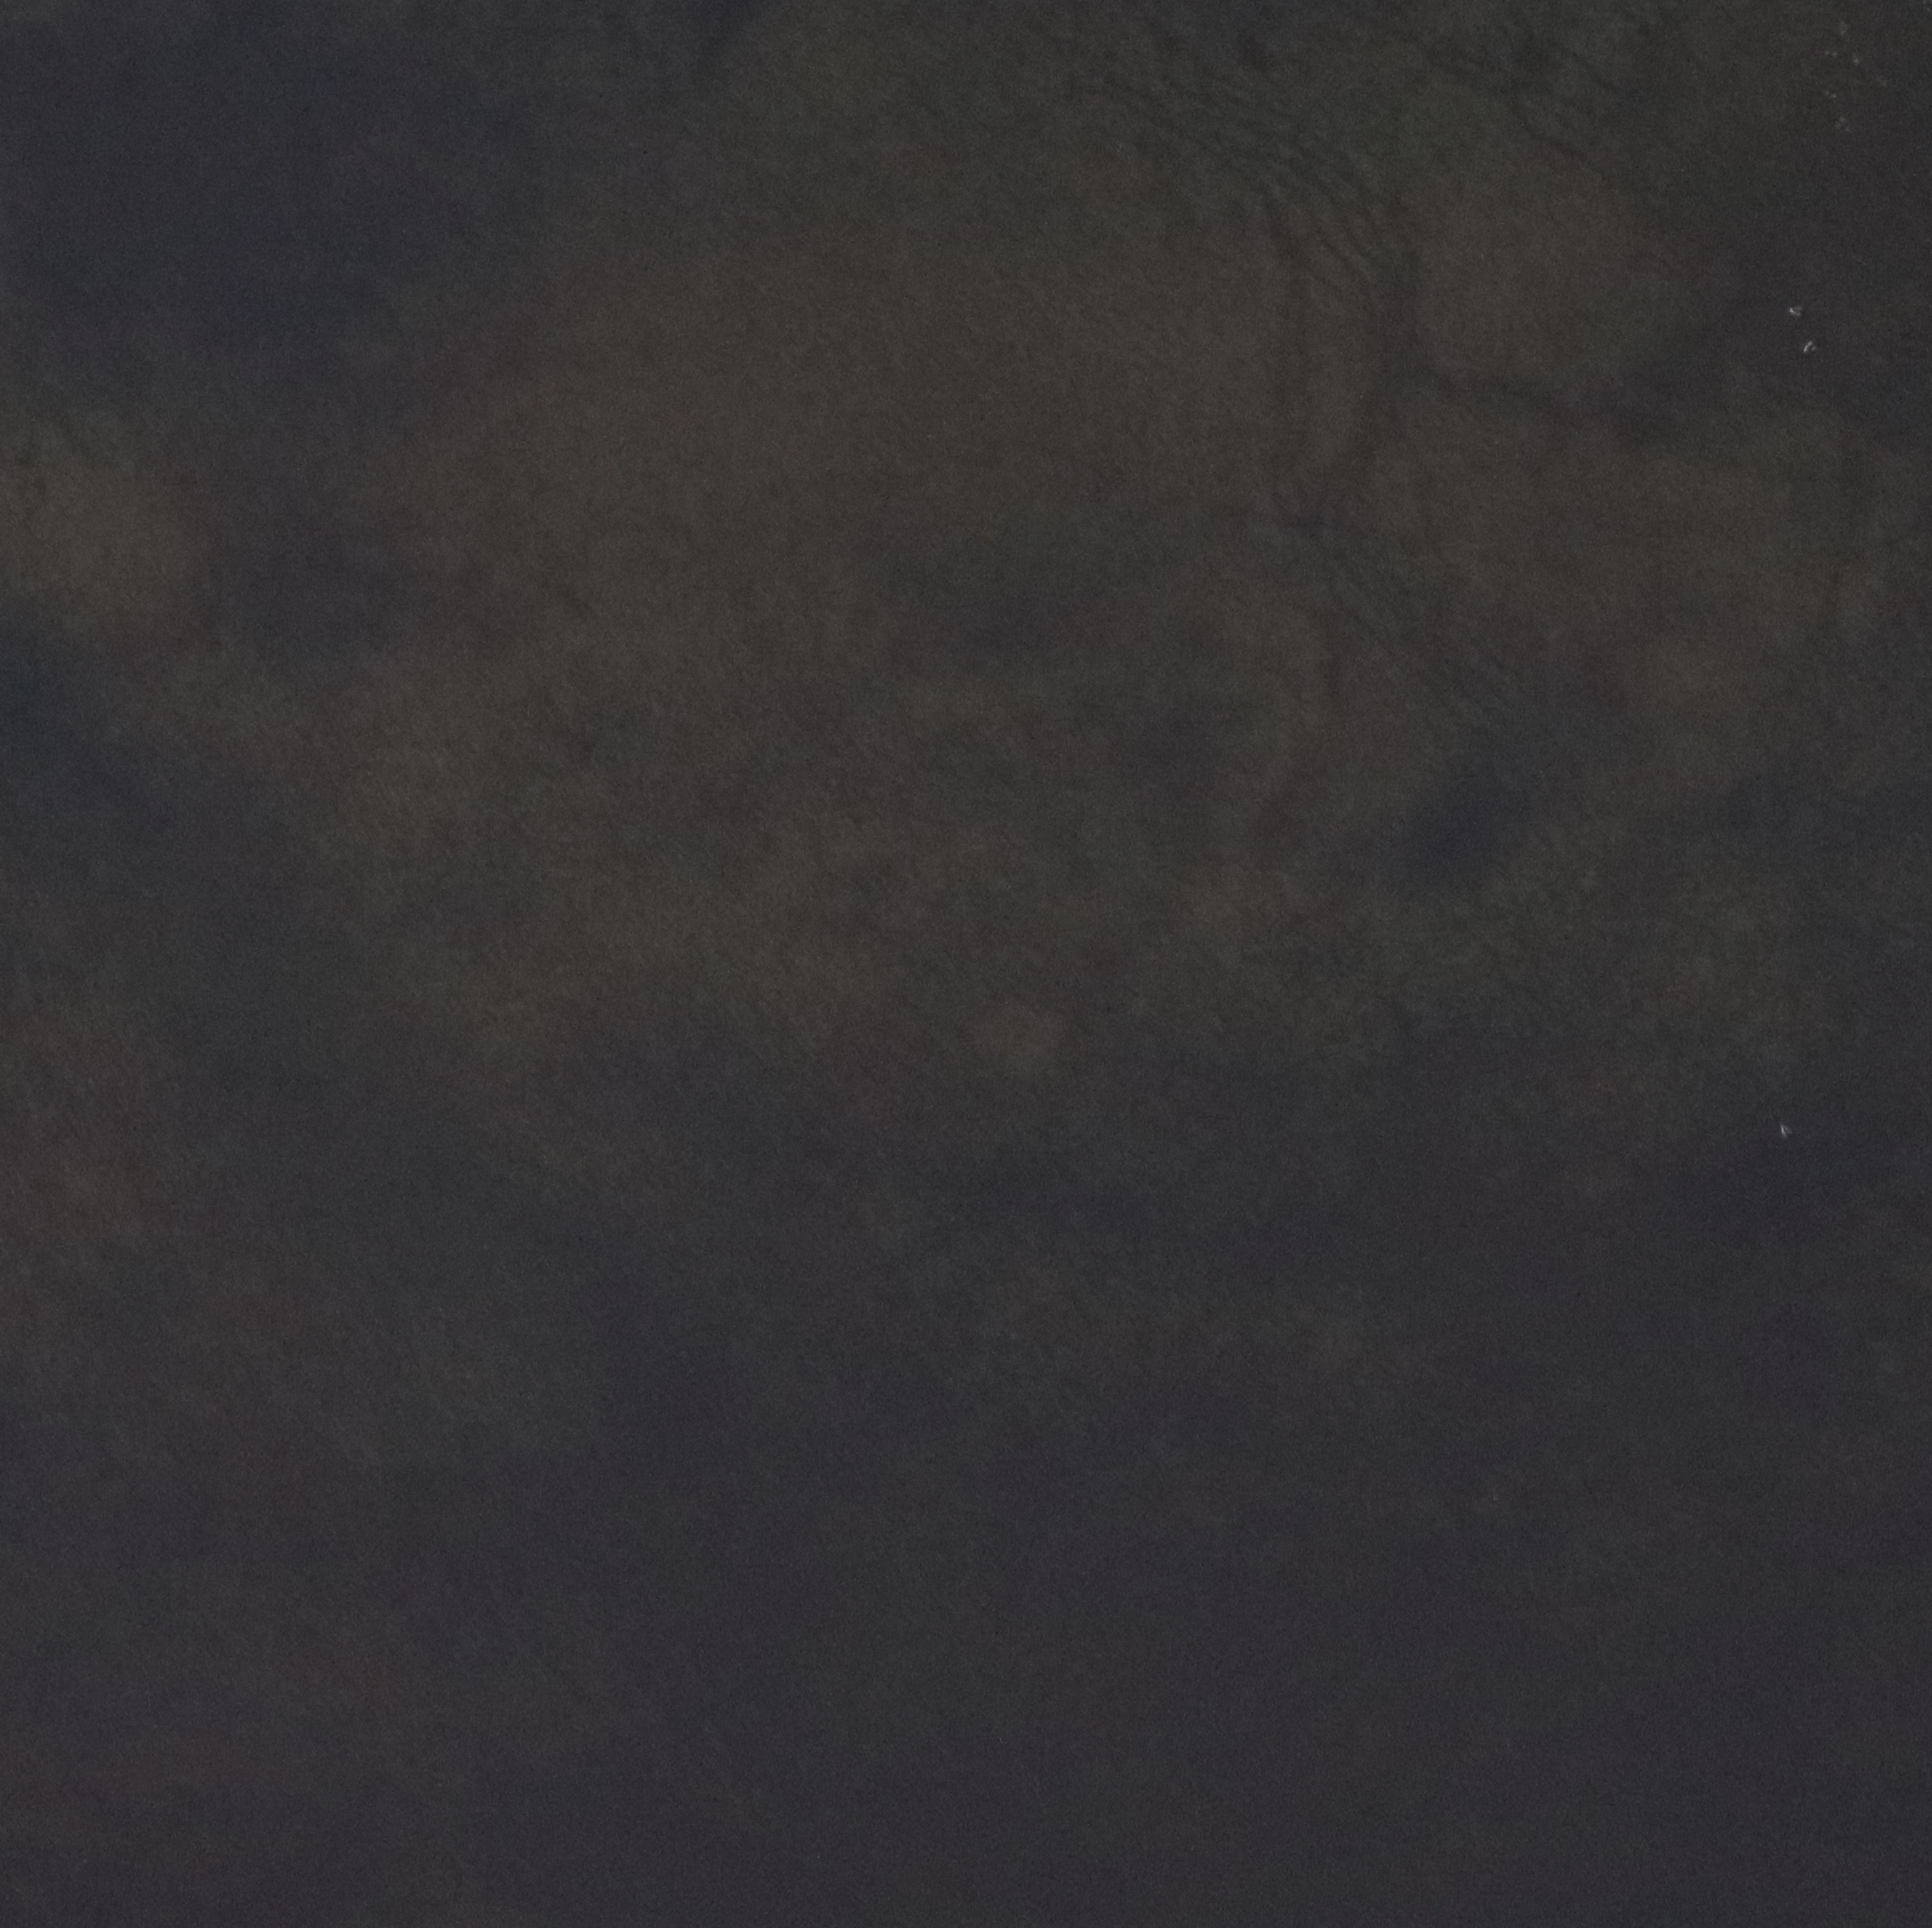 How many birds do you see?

10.